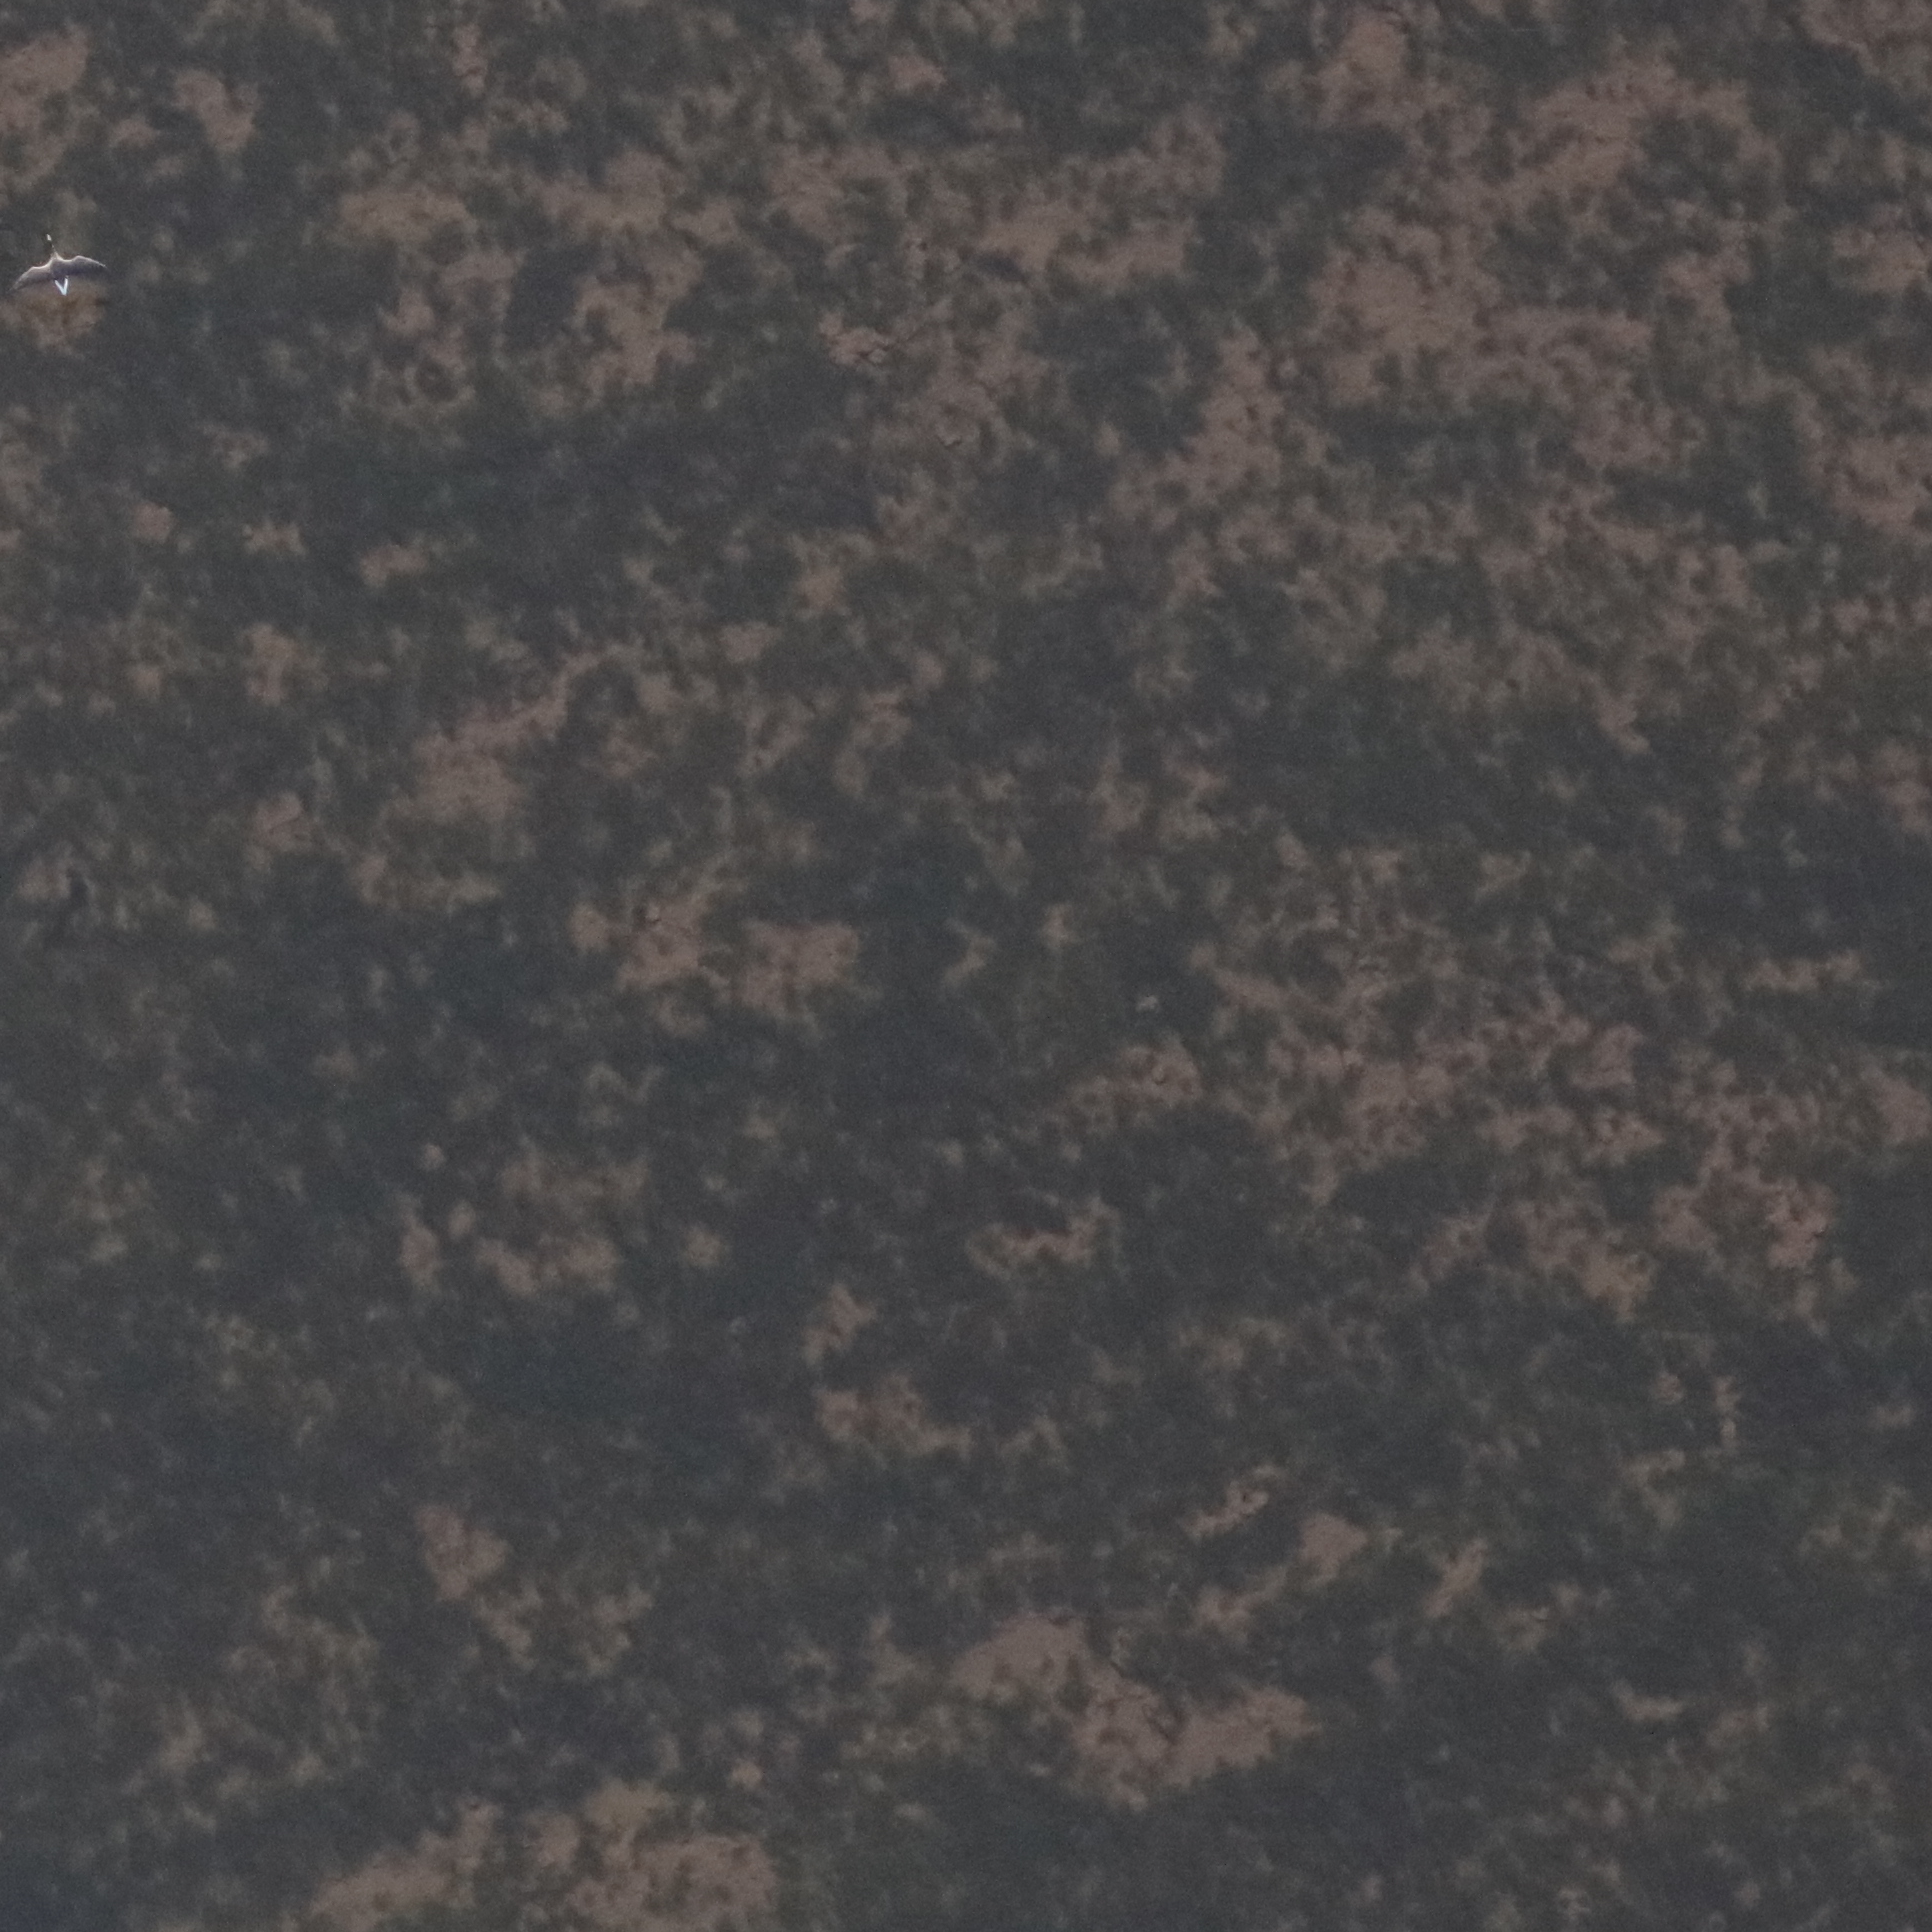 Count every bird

1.